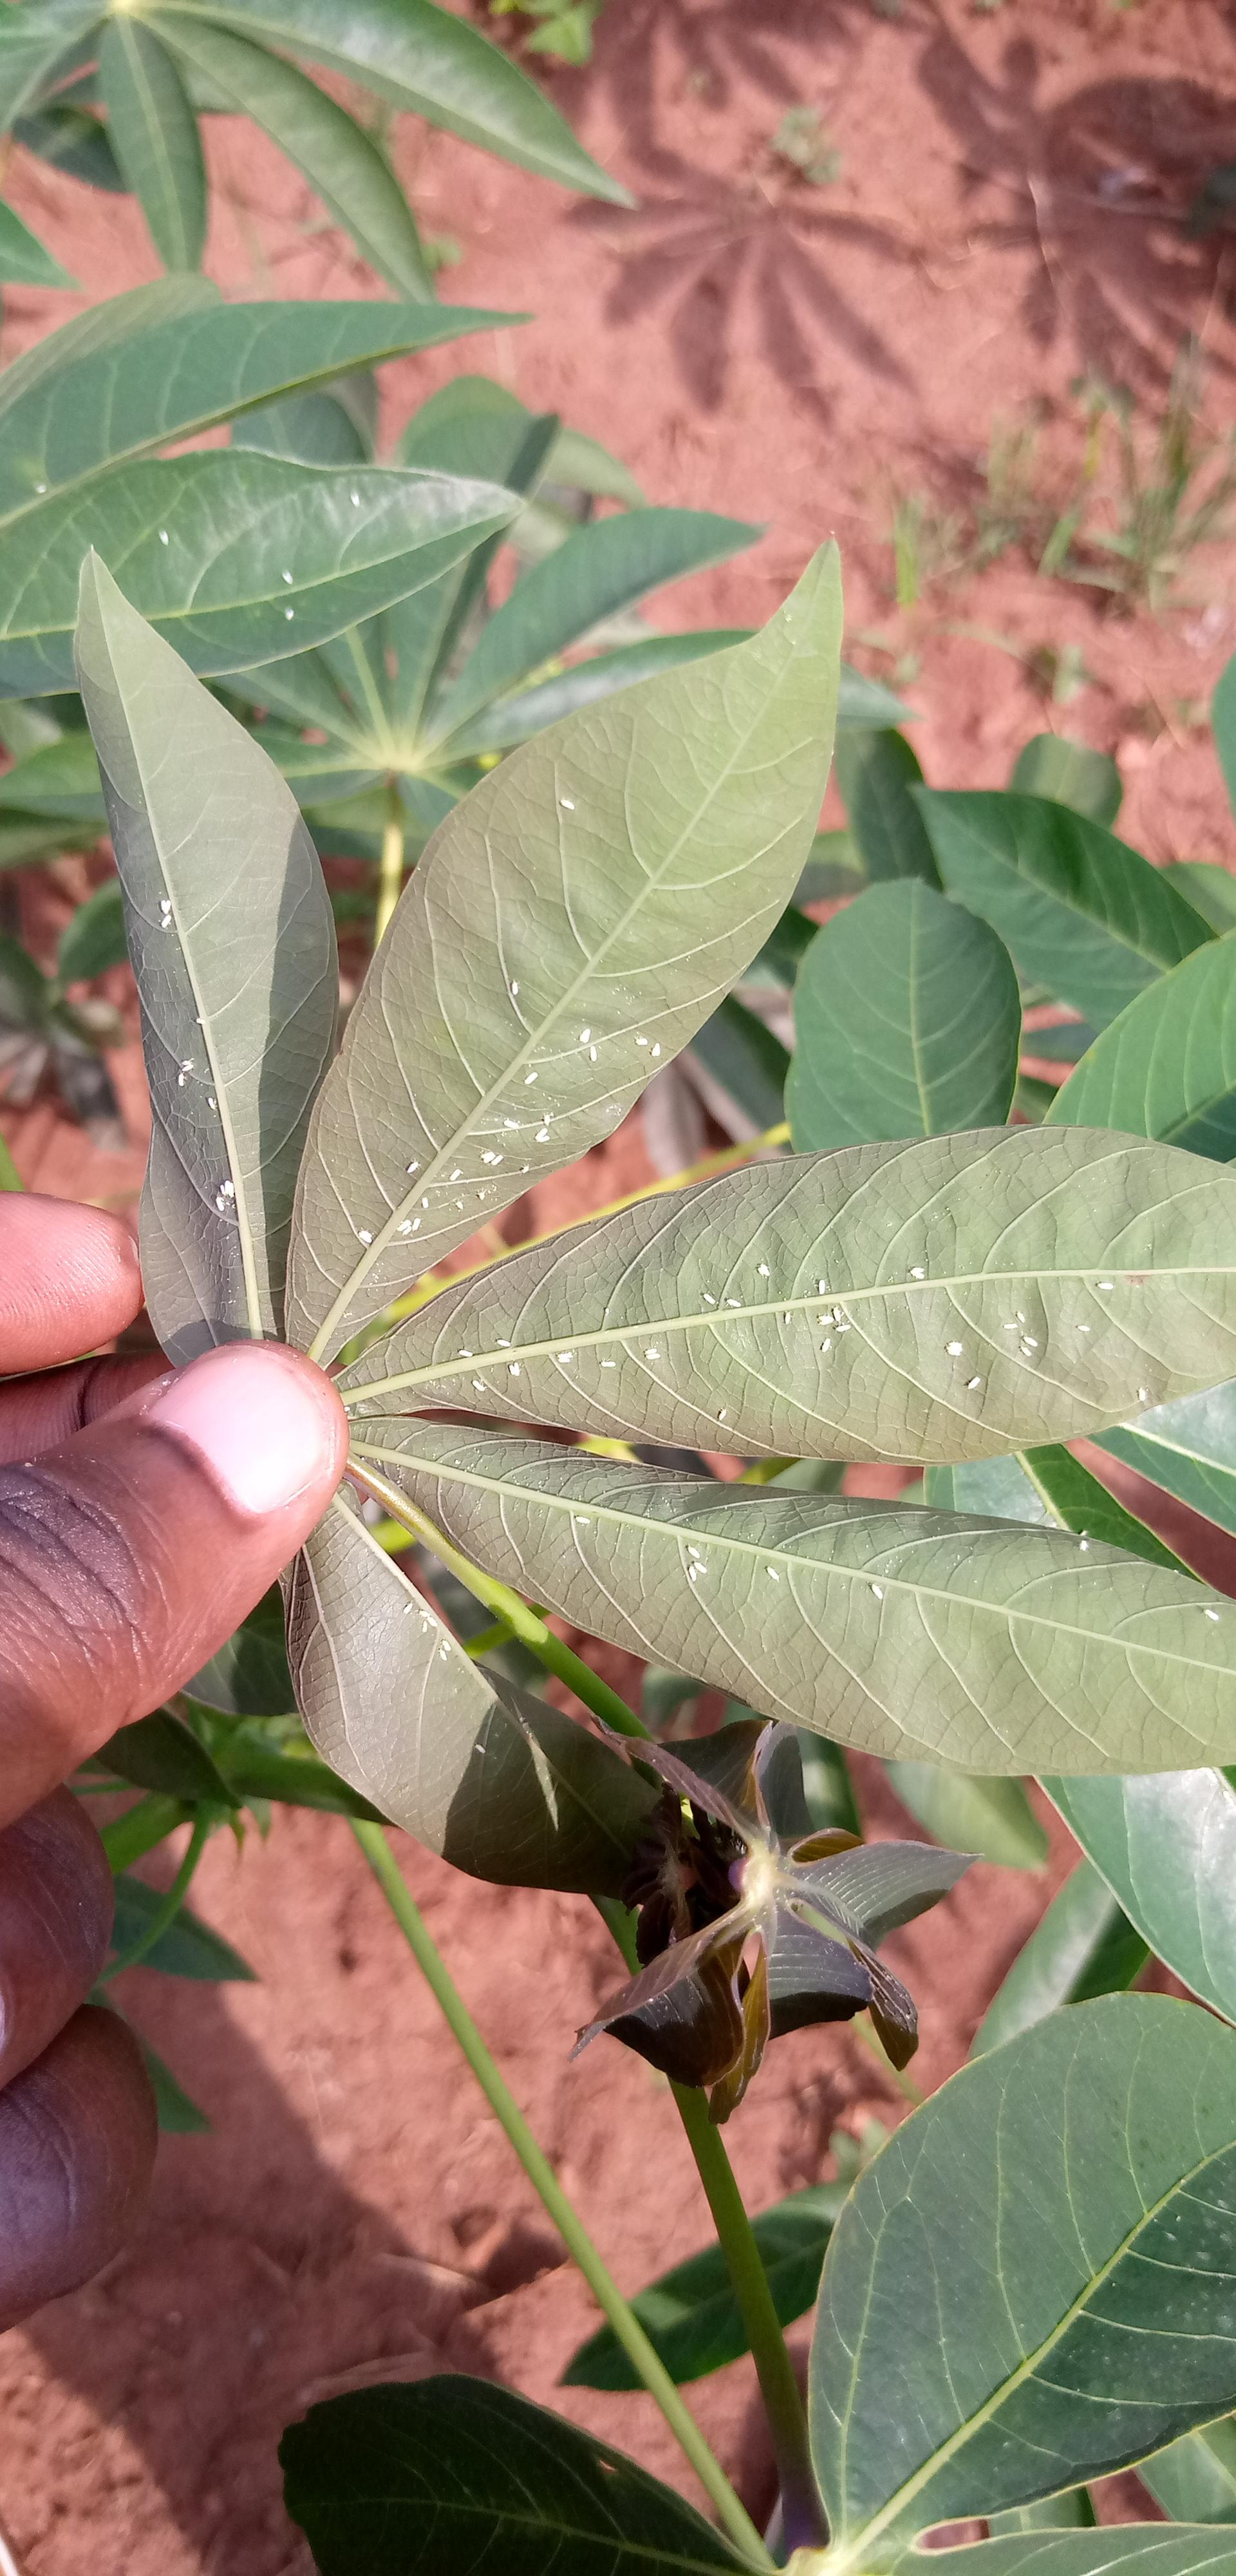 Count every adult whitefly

89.